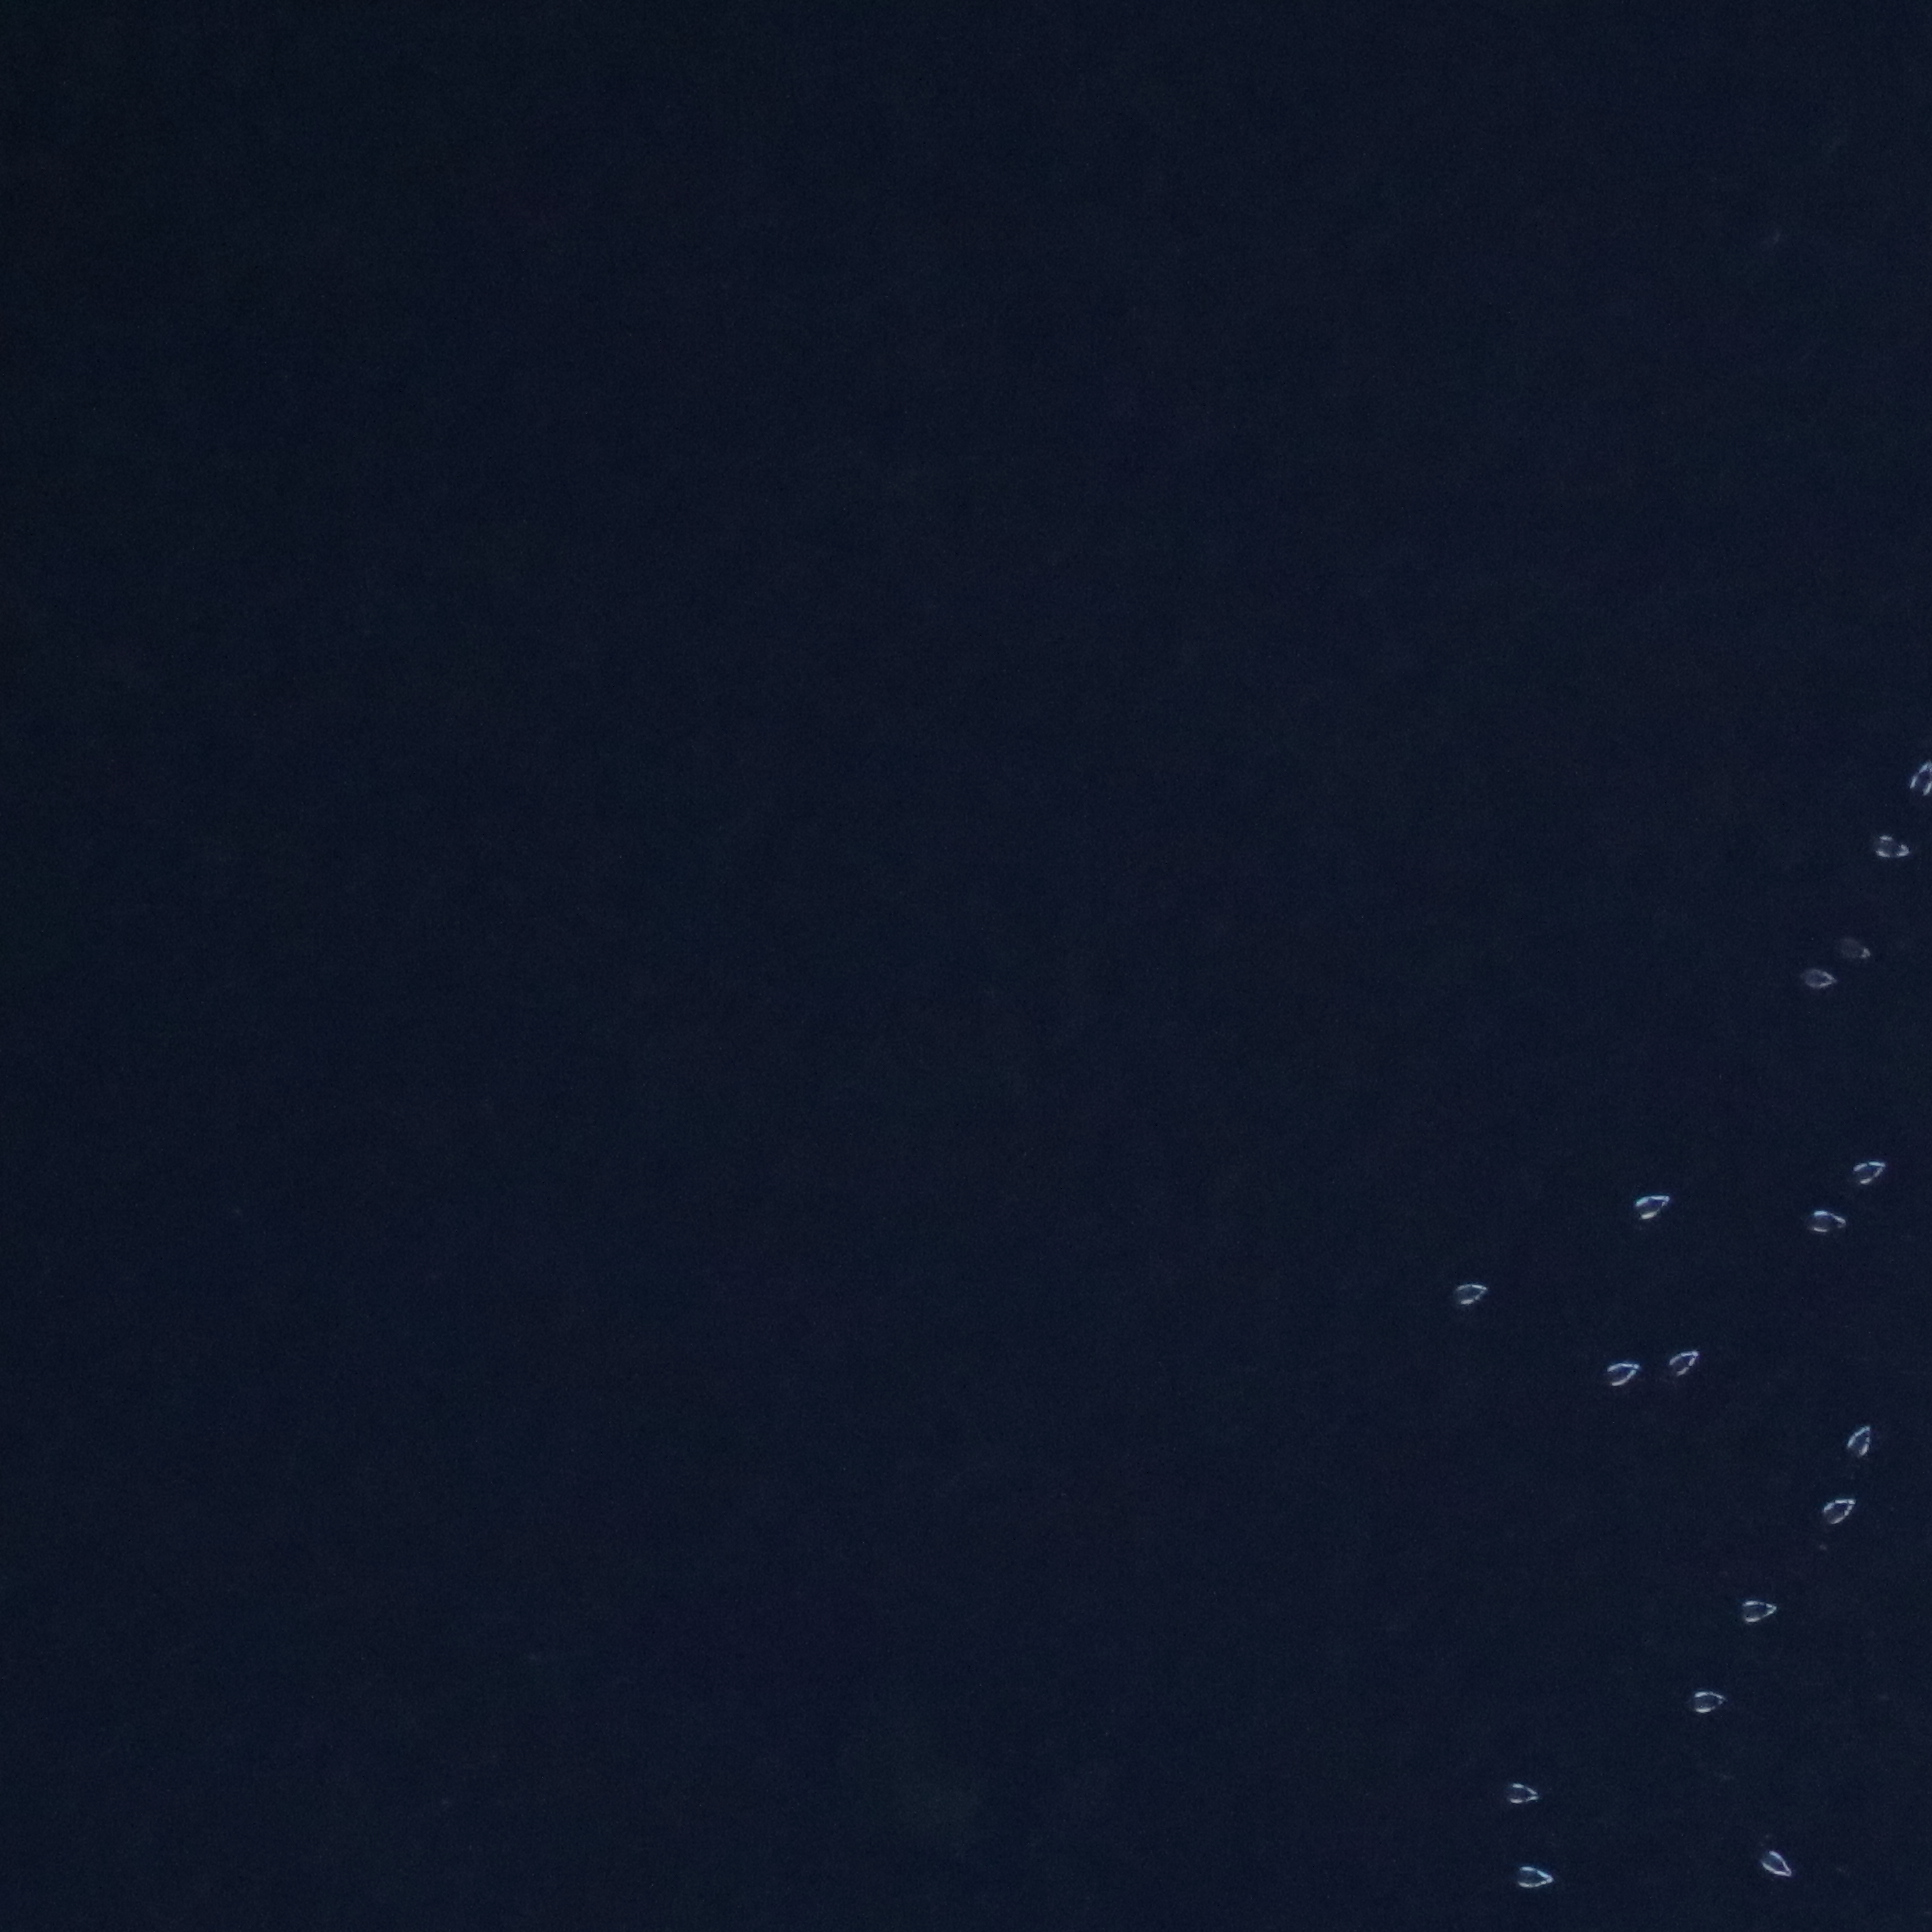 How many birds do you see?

17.